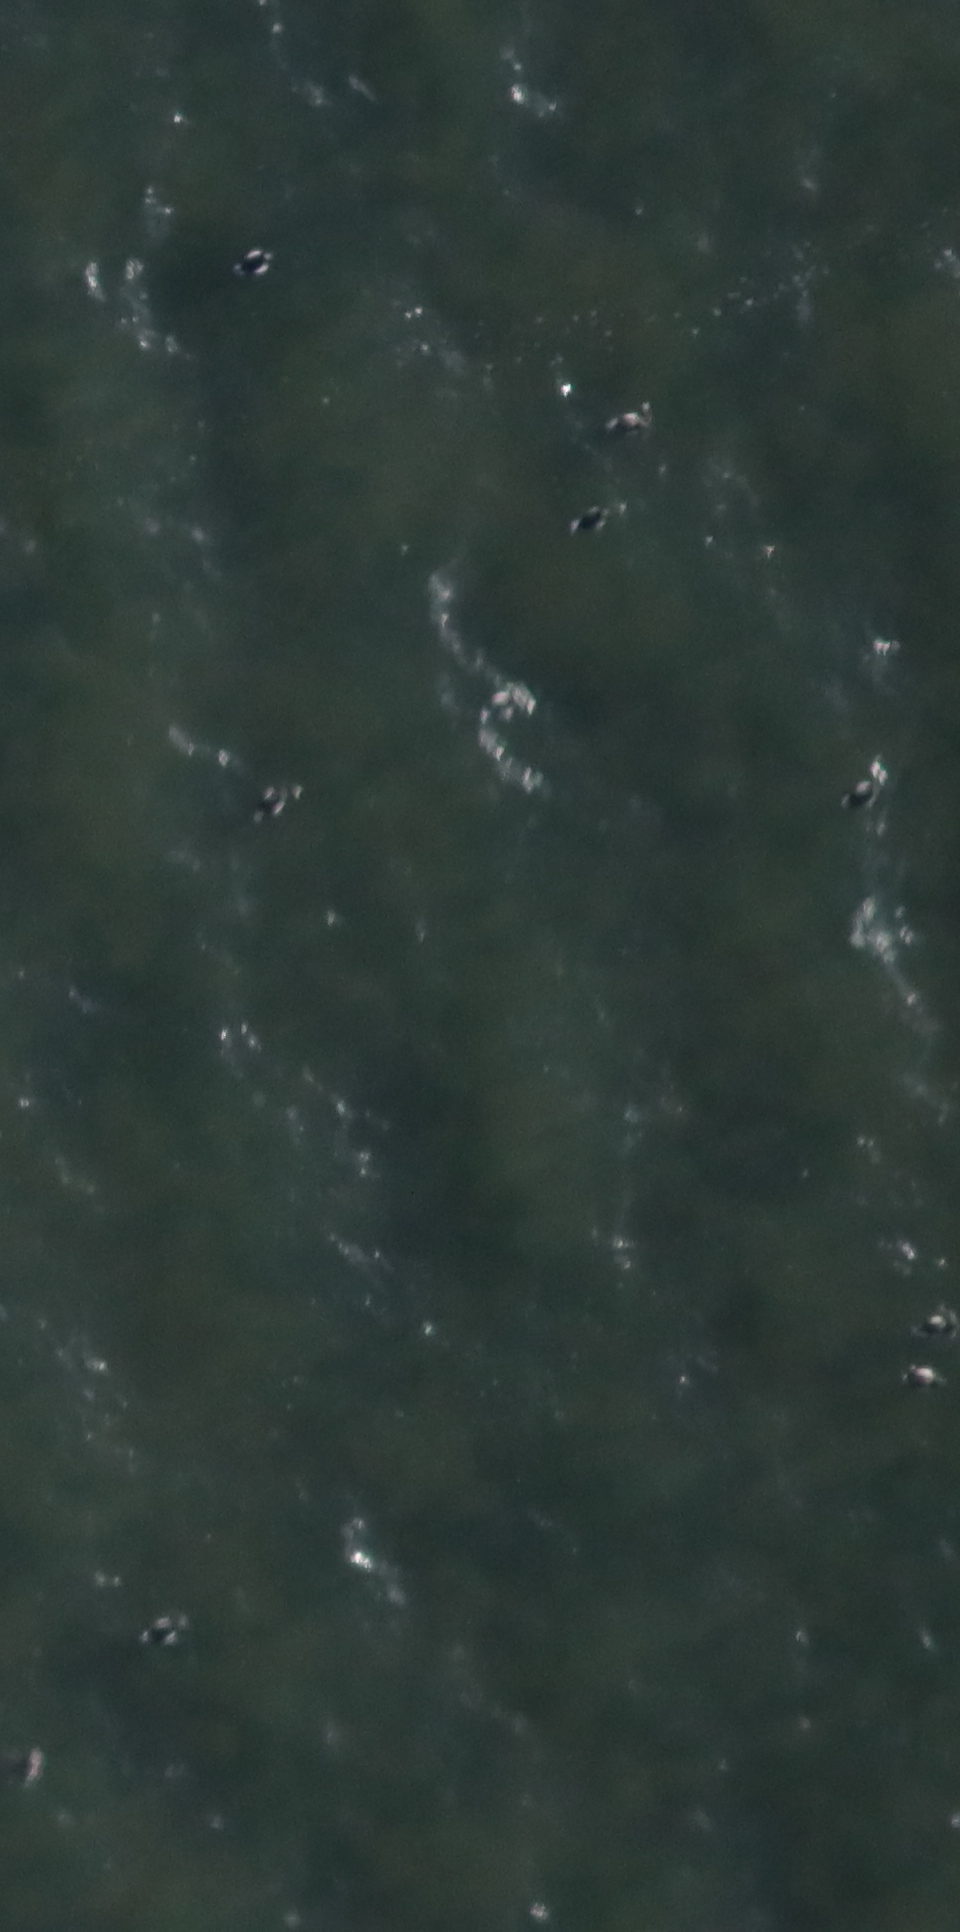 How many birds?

10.